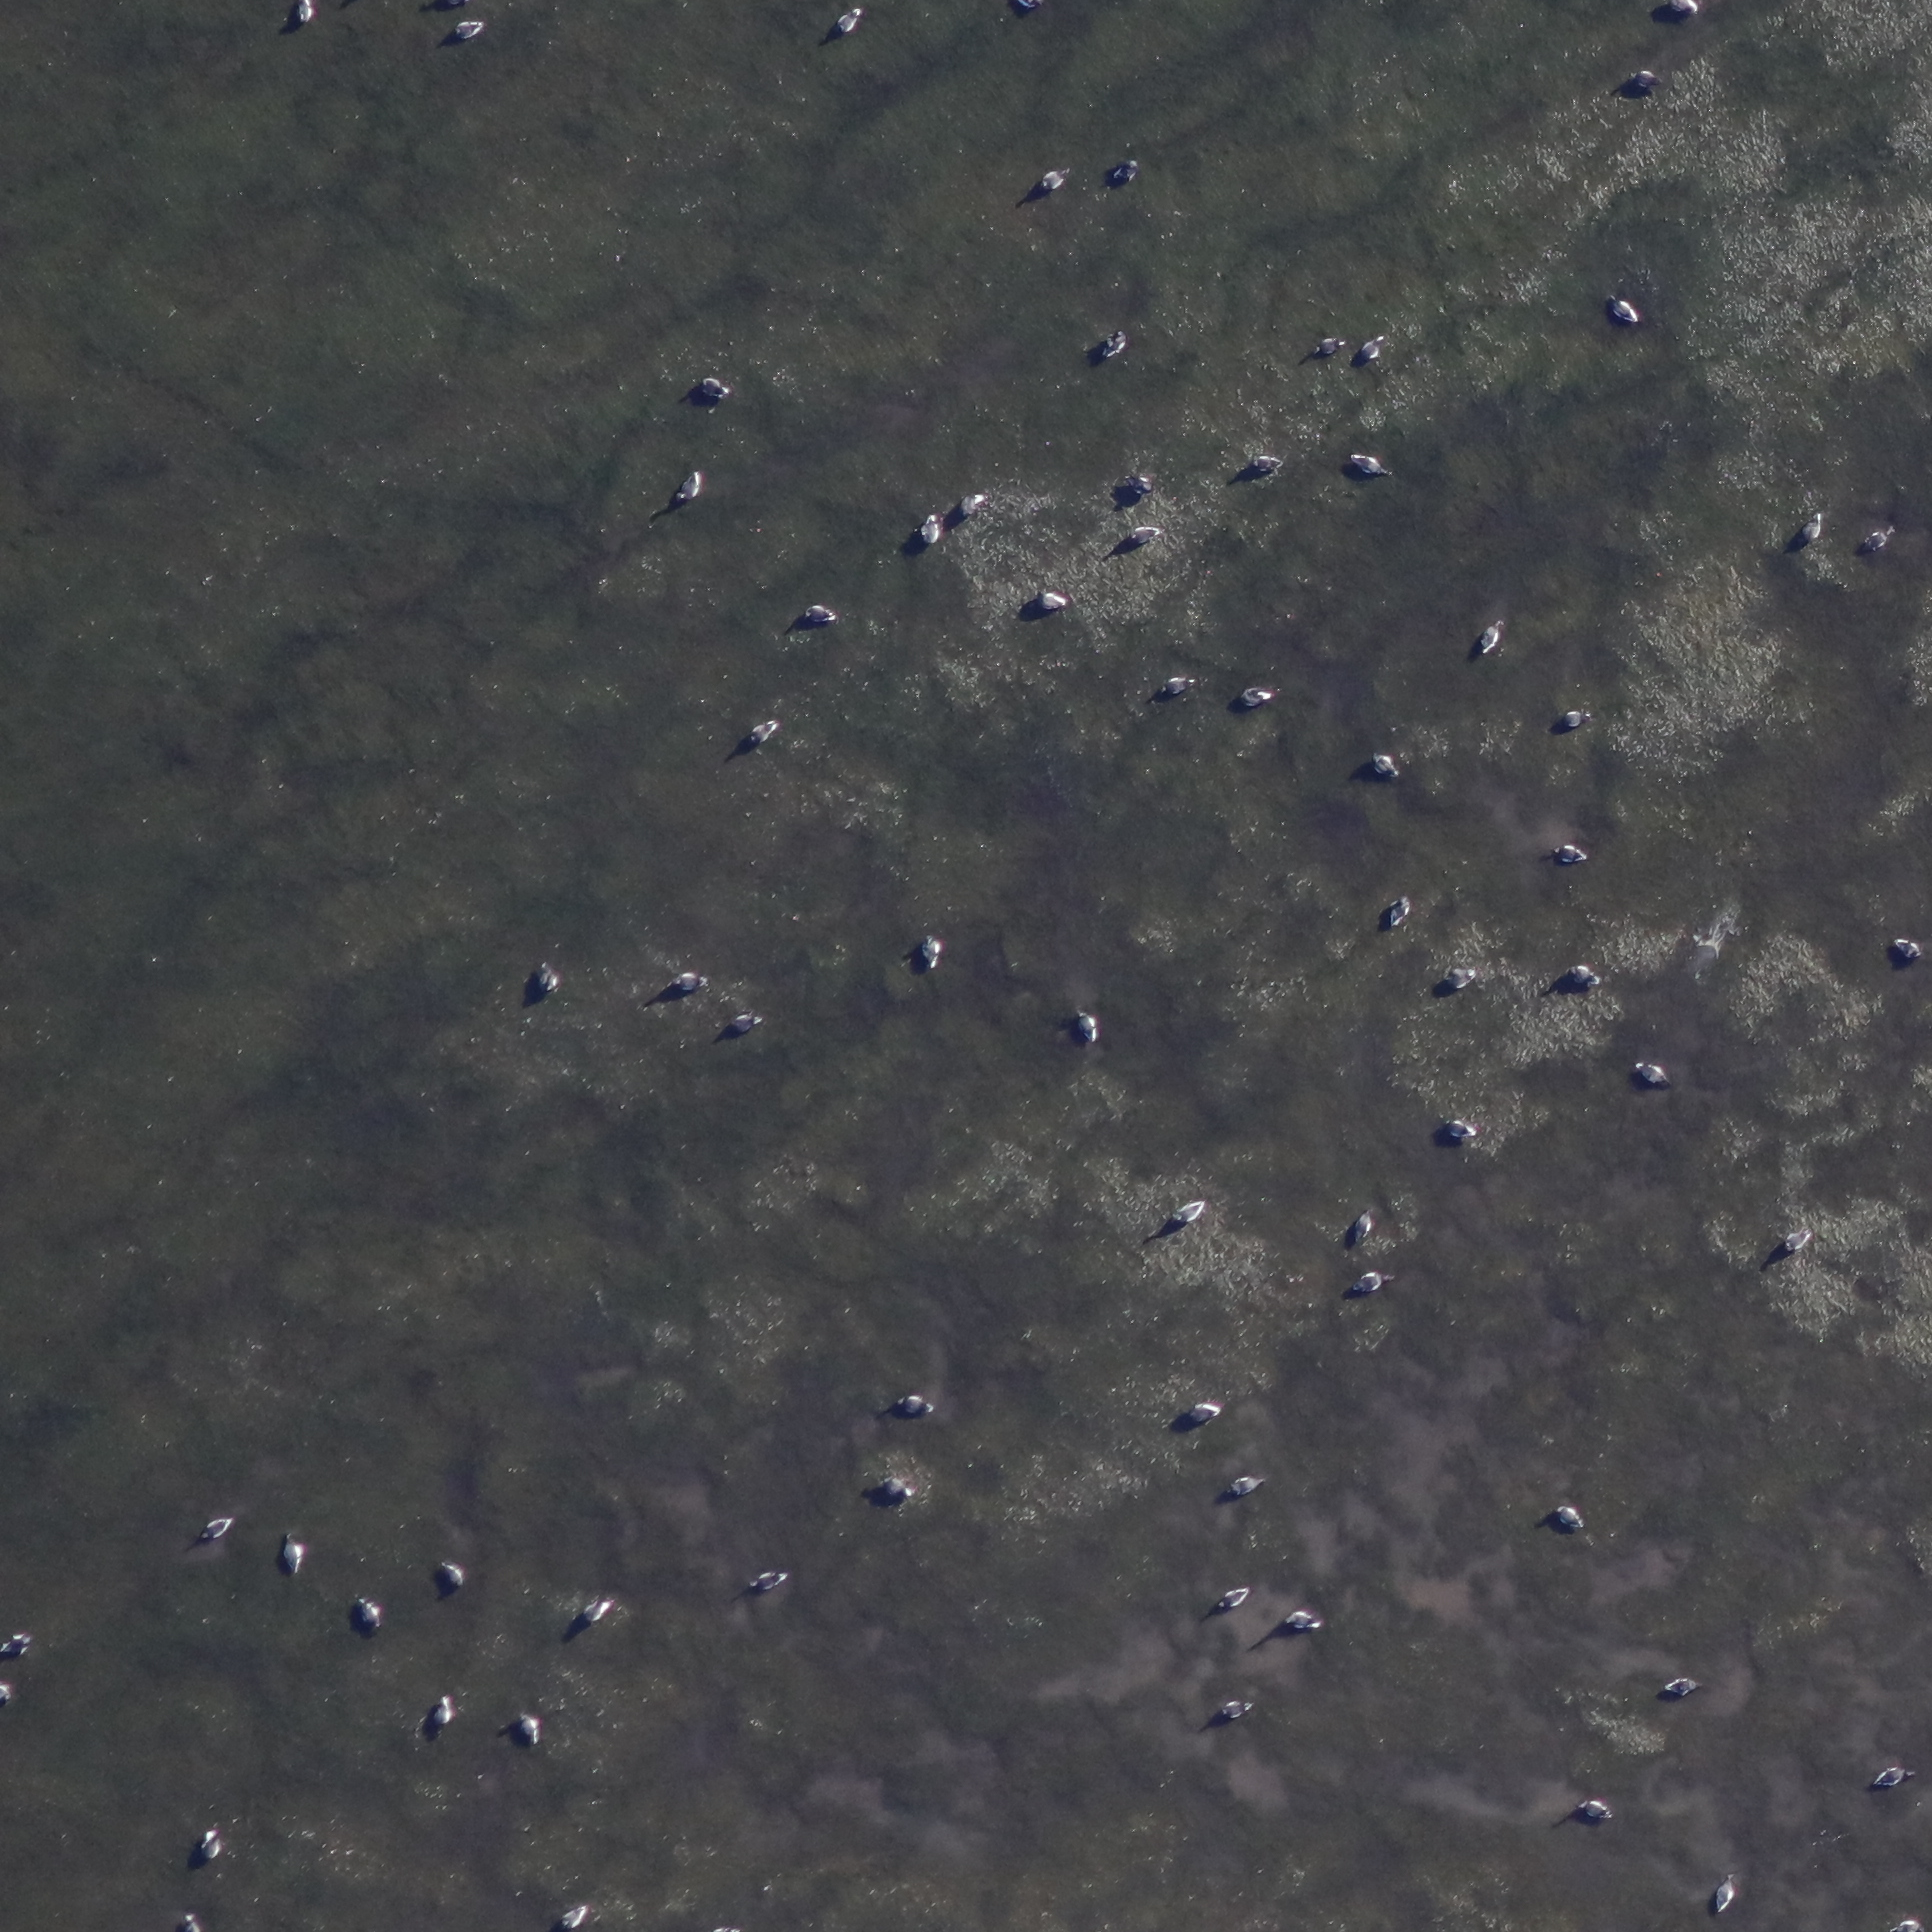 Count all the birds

70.